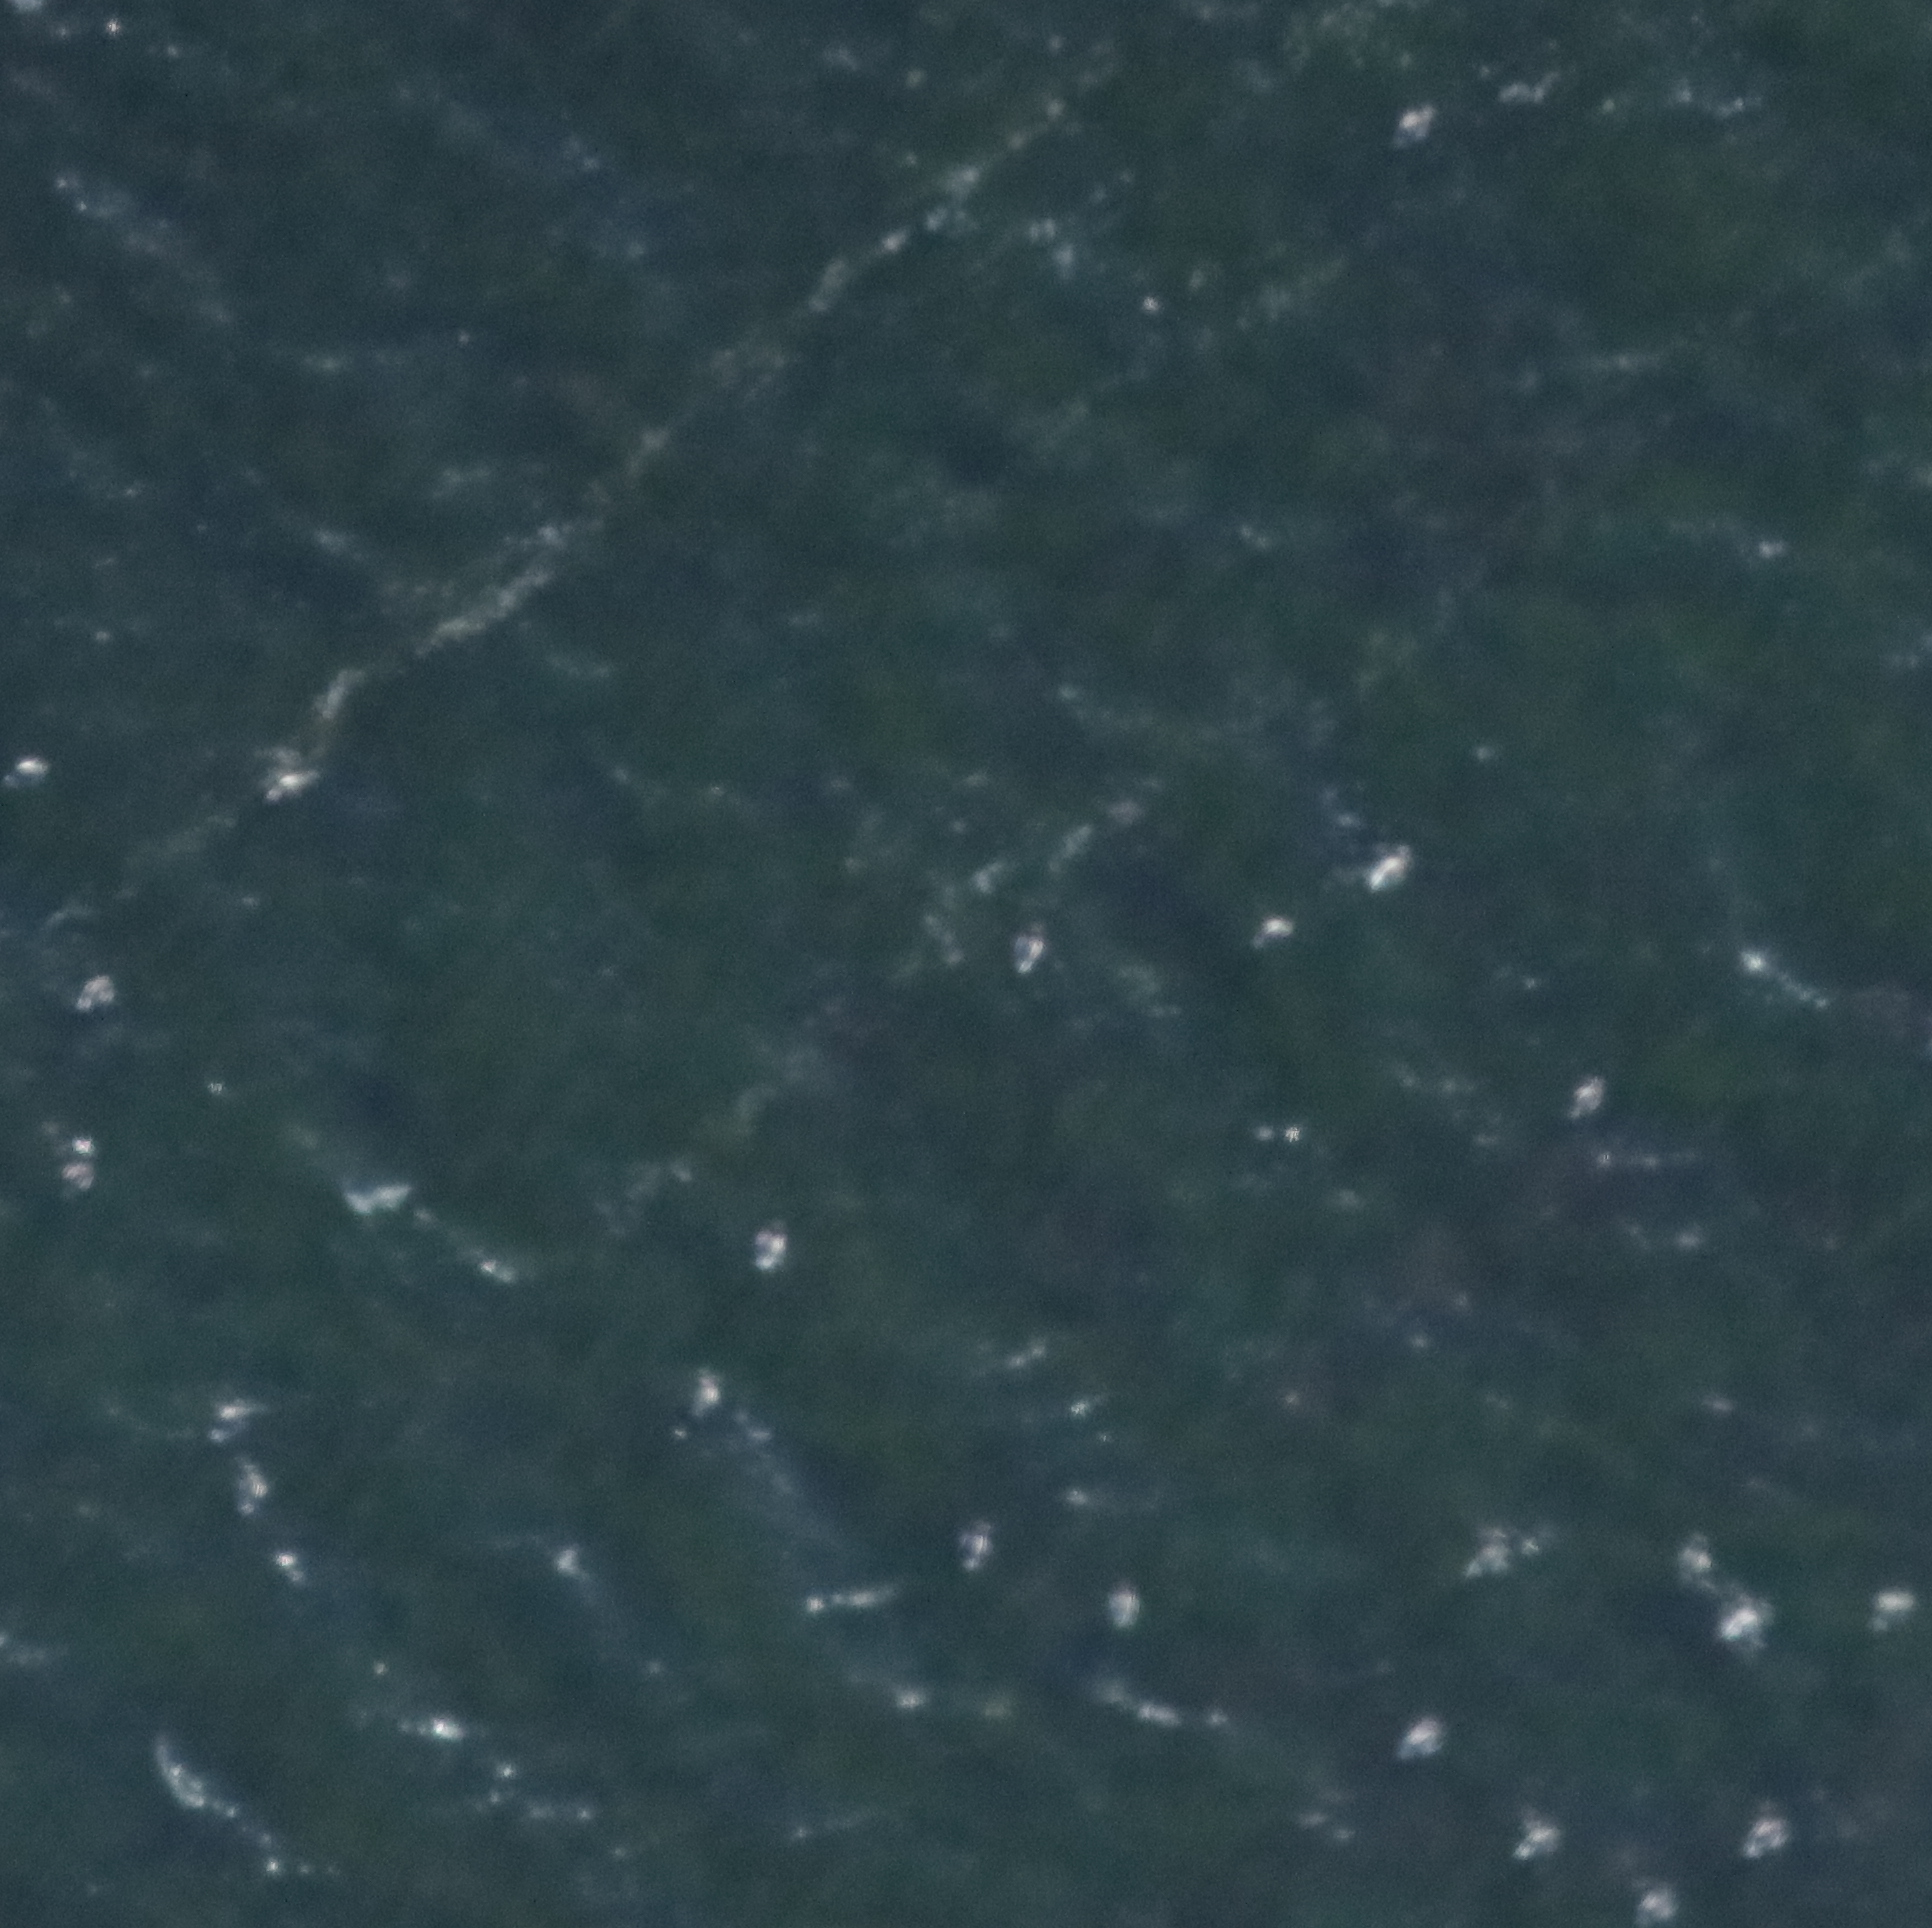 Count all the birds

21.